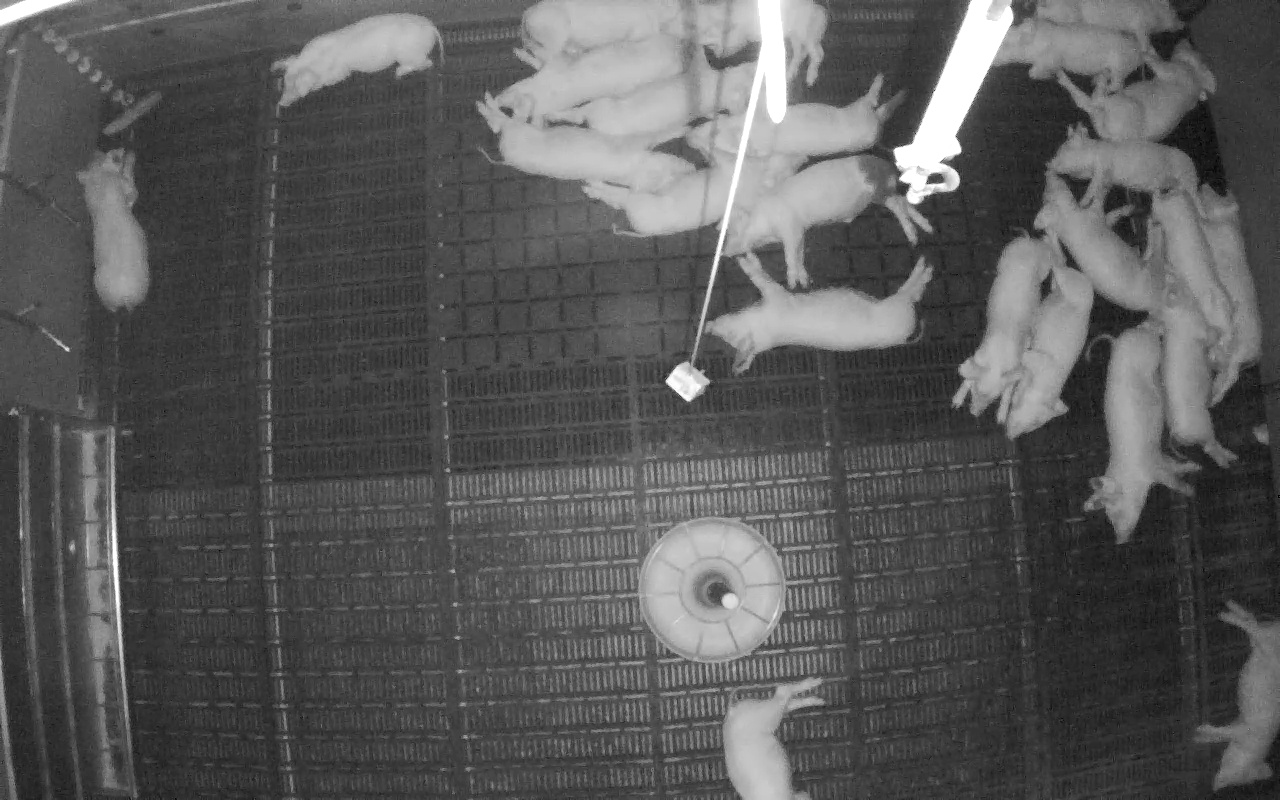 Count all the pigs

24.